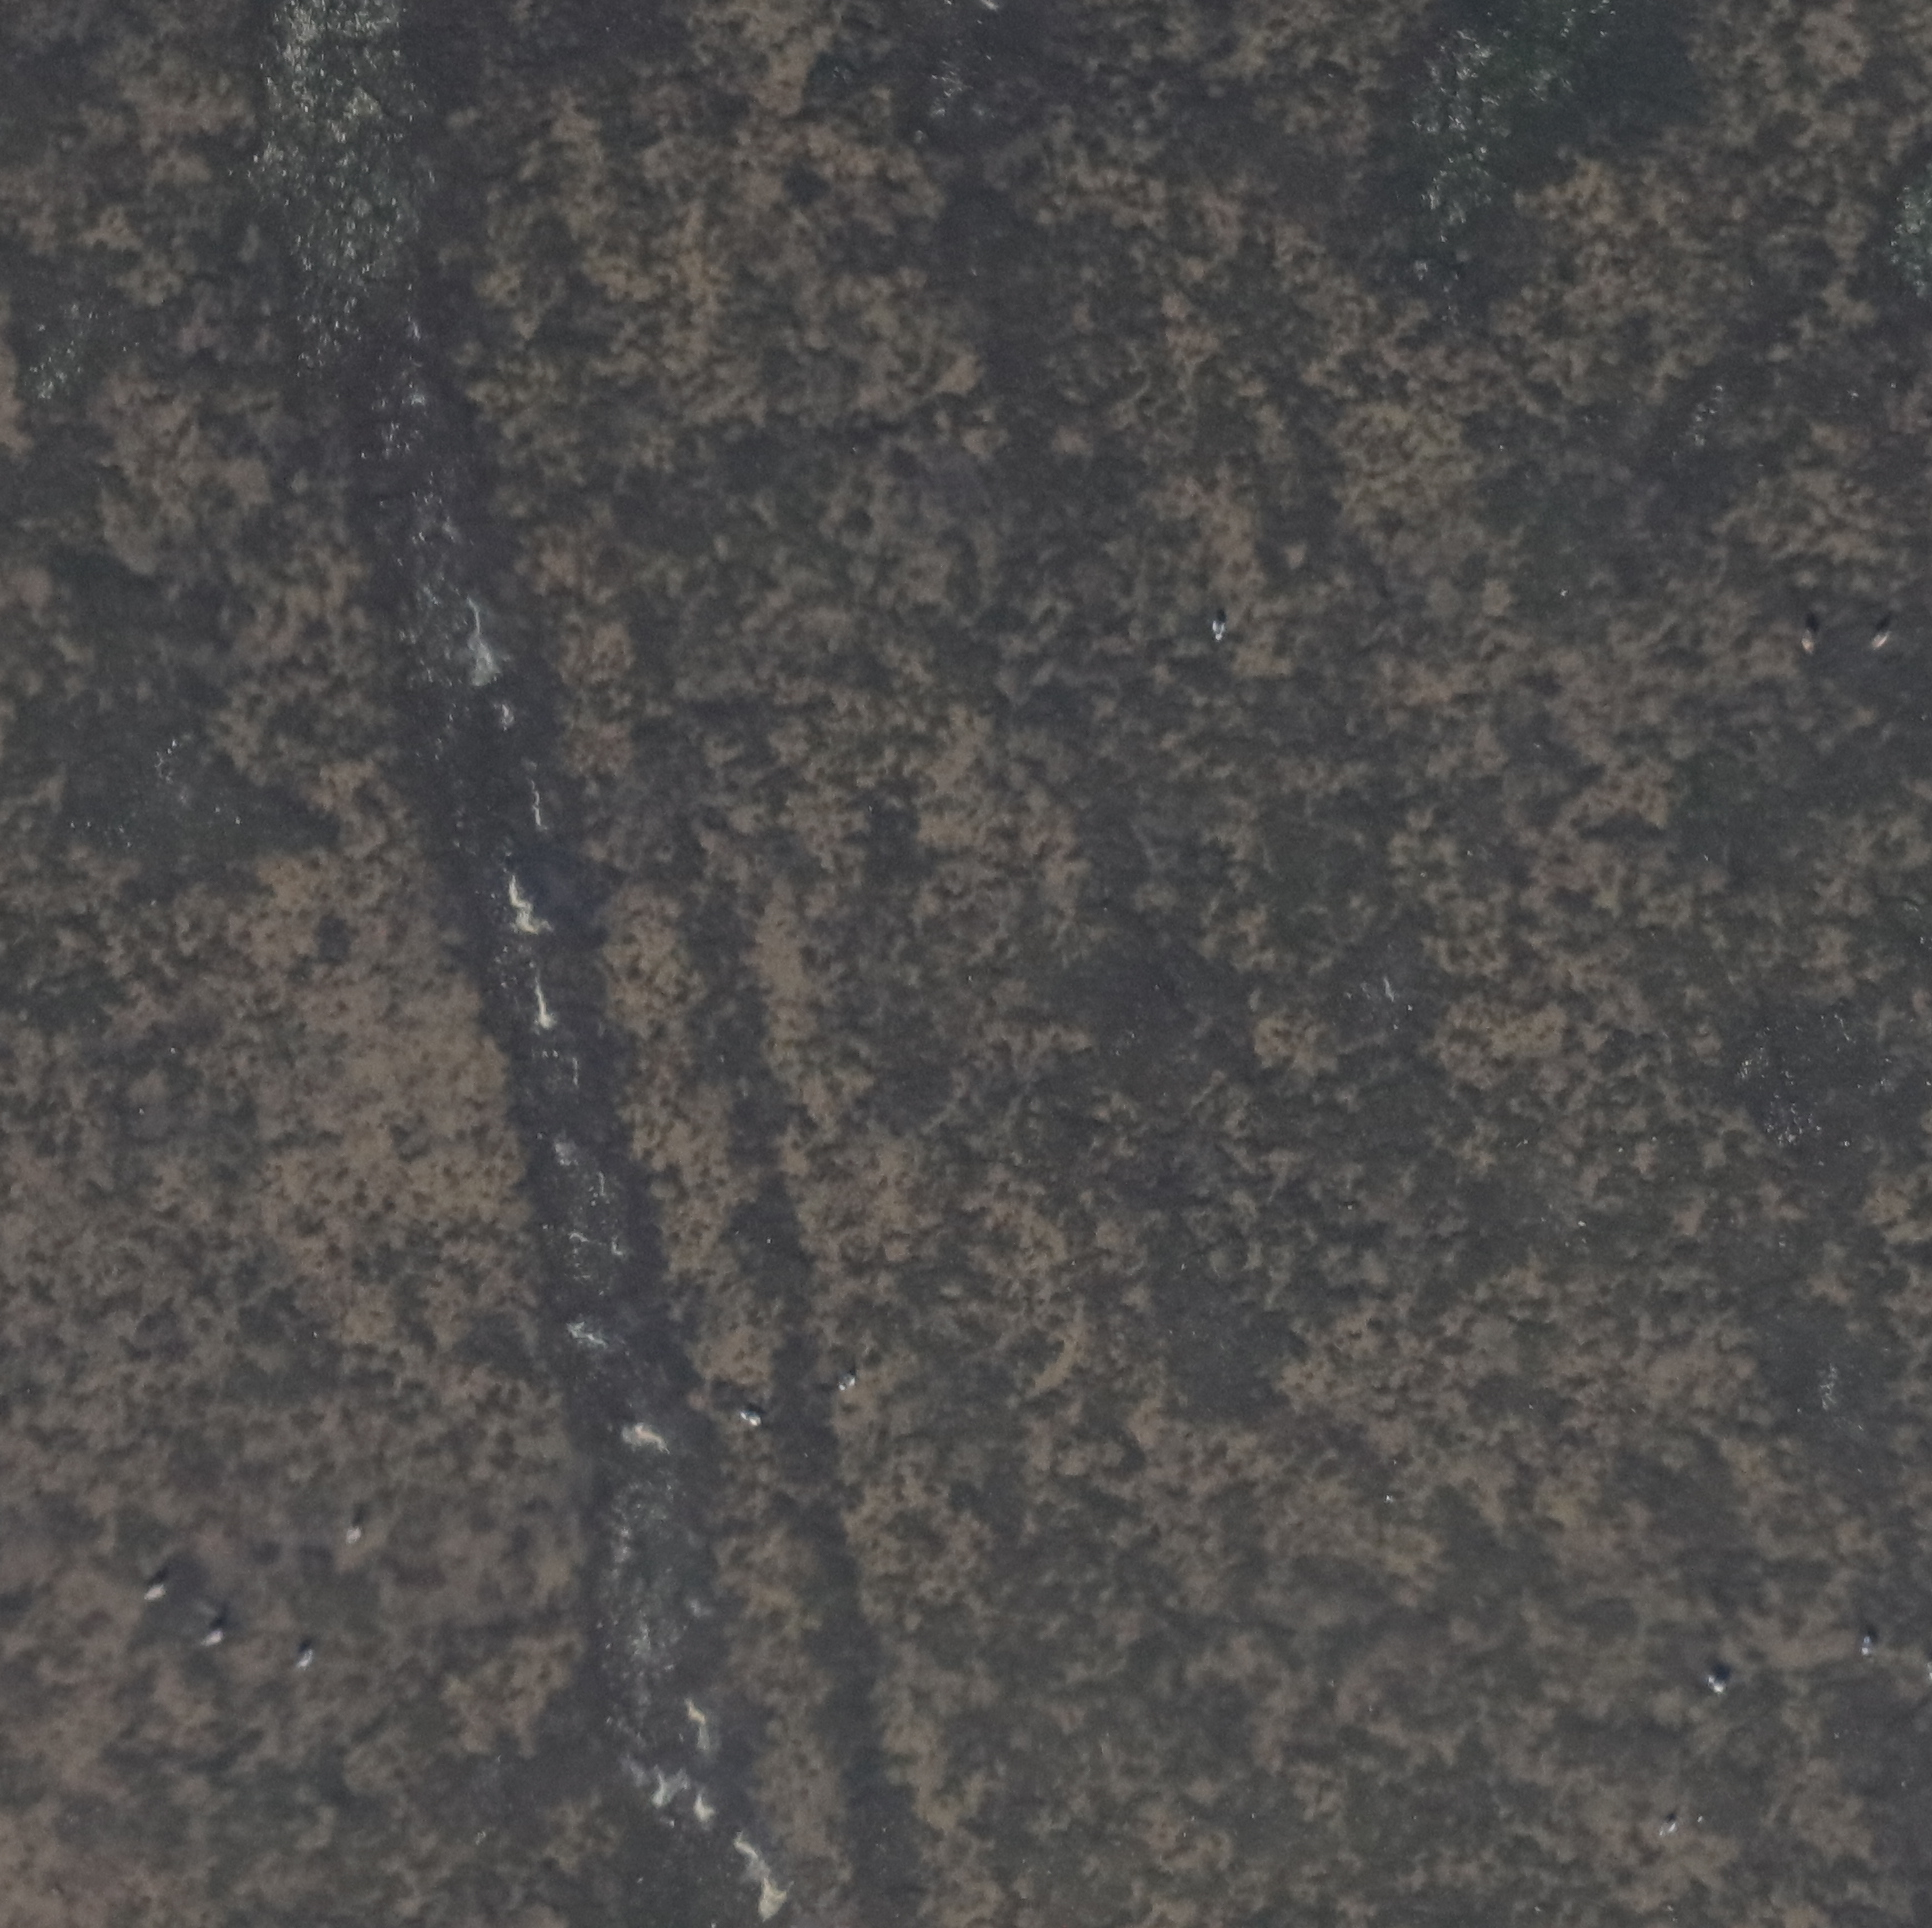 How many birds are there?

13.